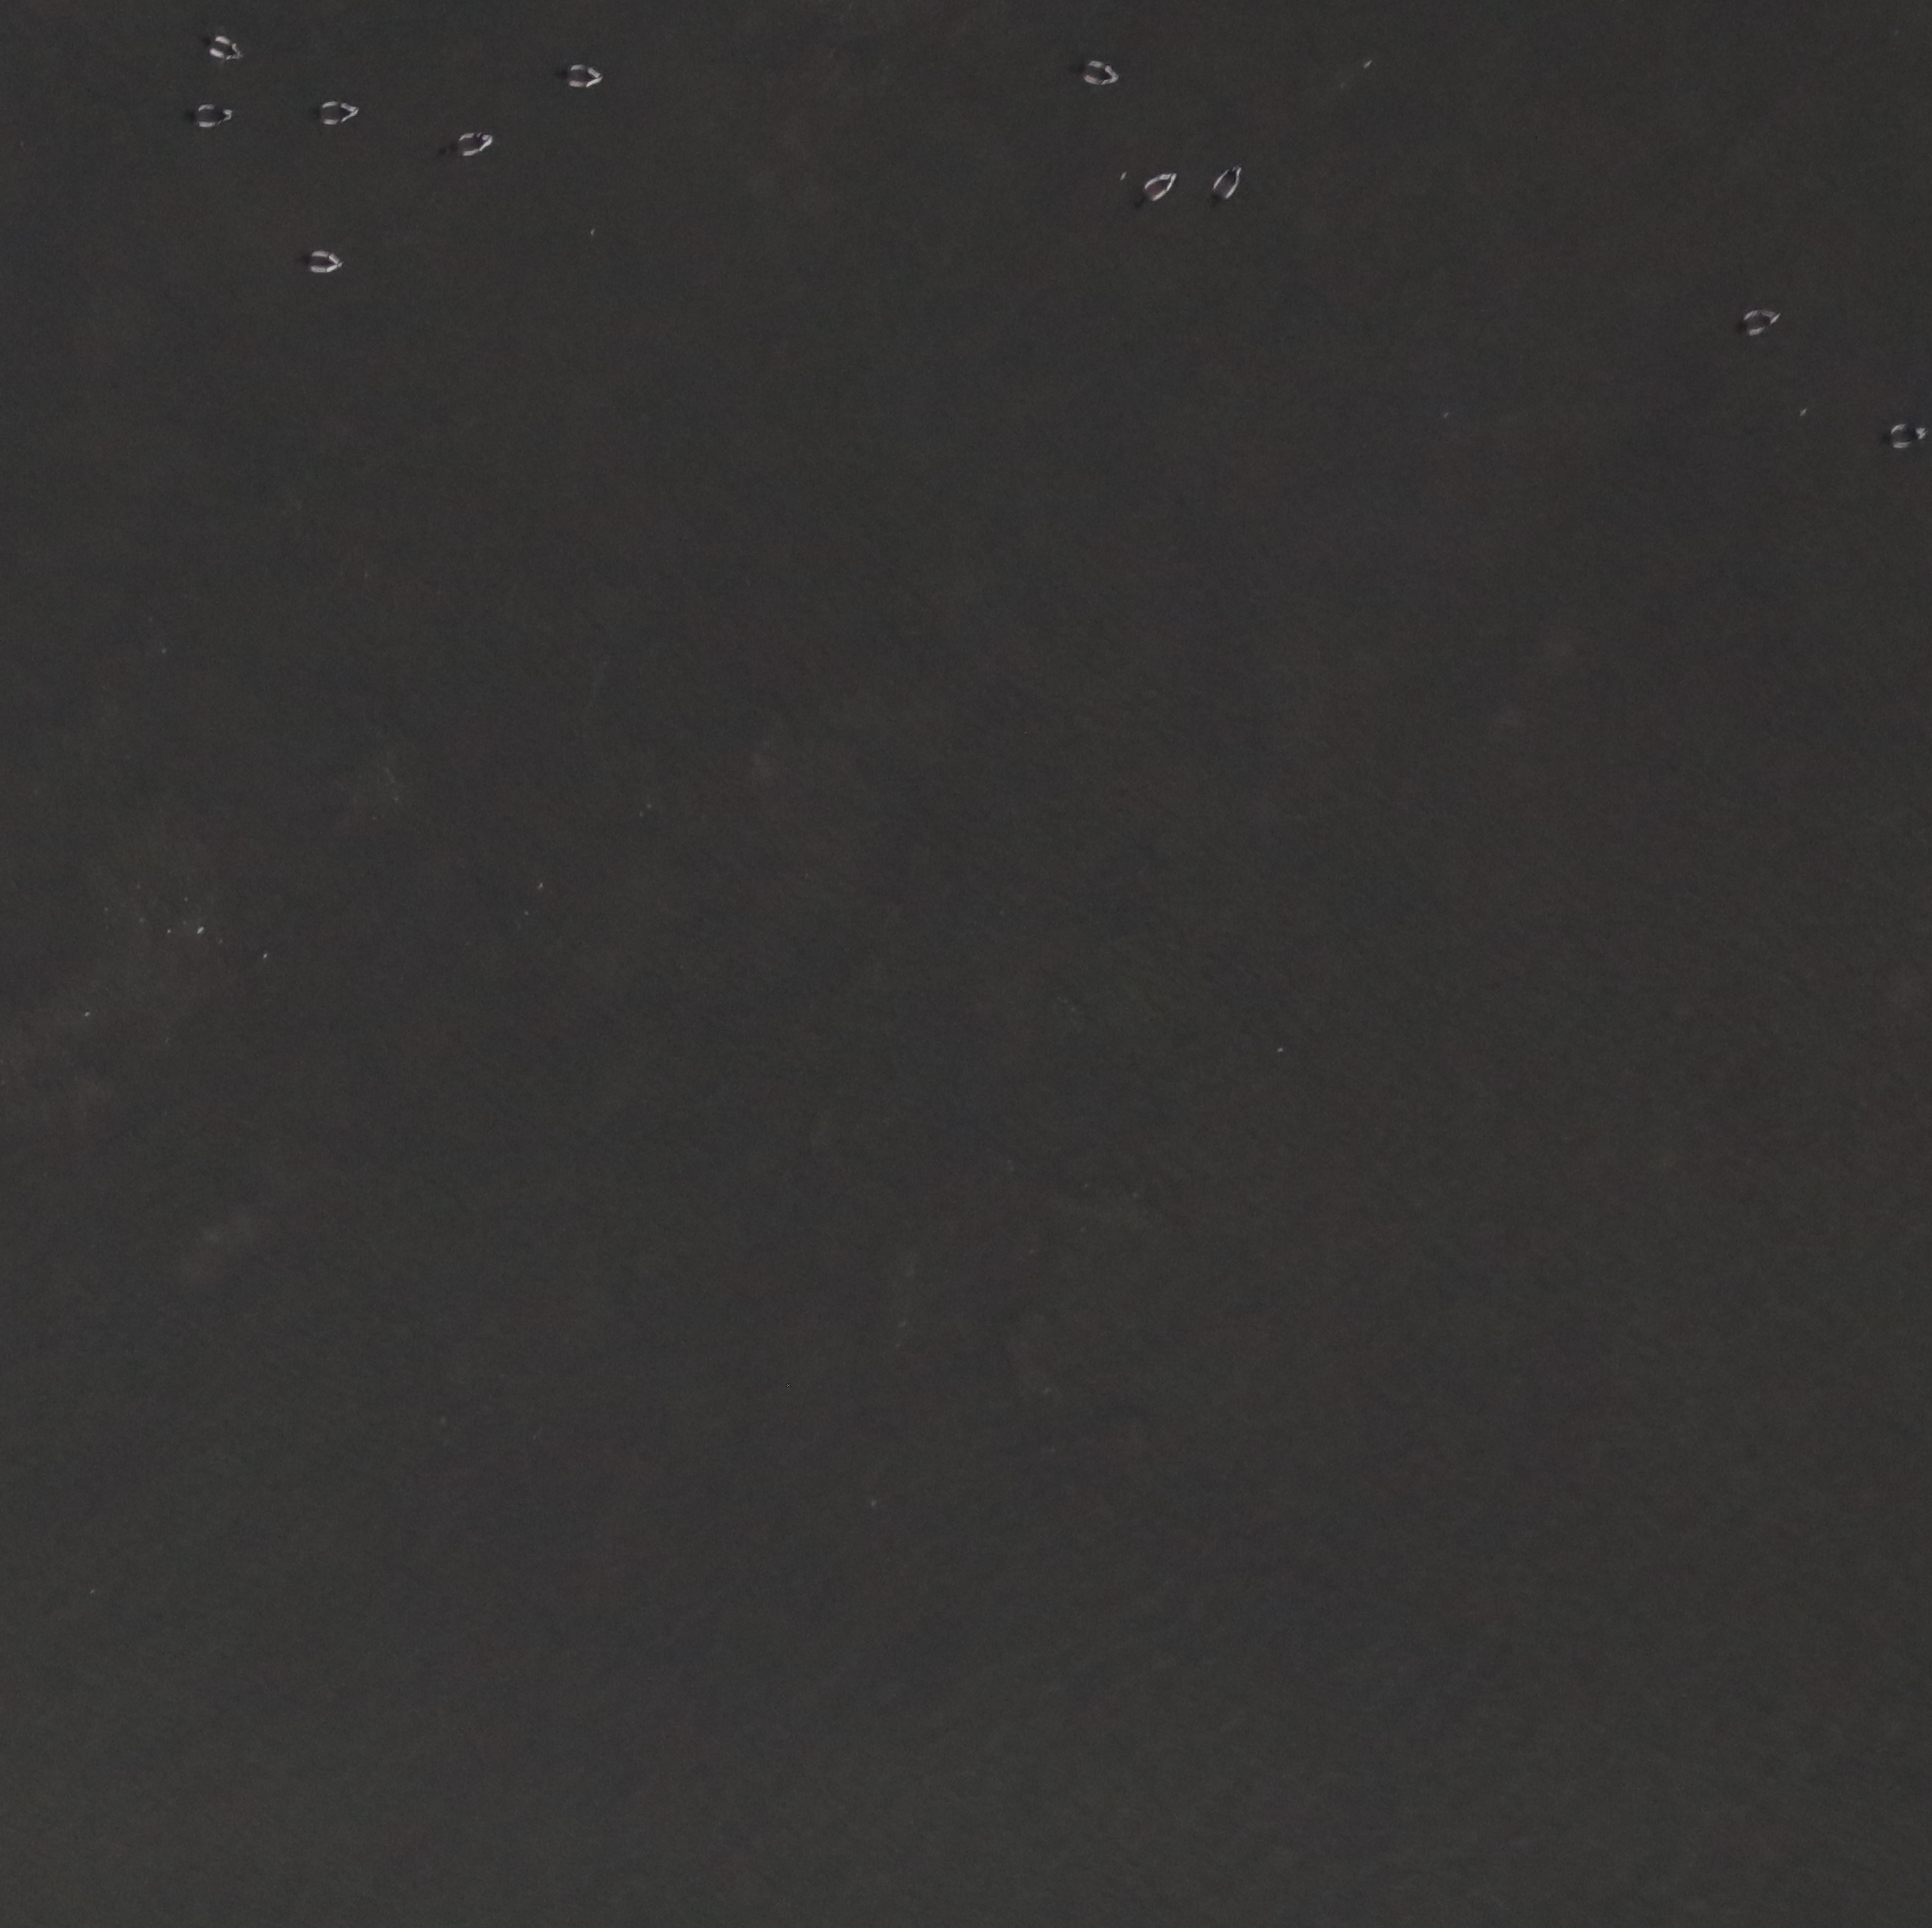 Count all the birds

11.